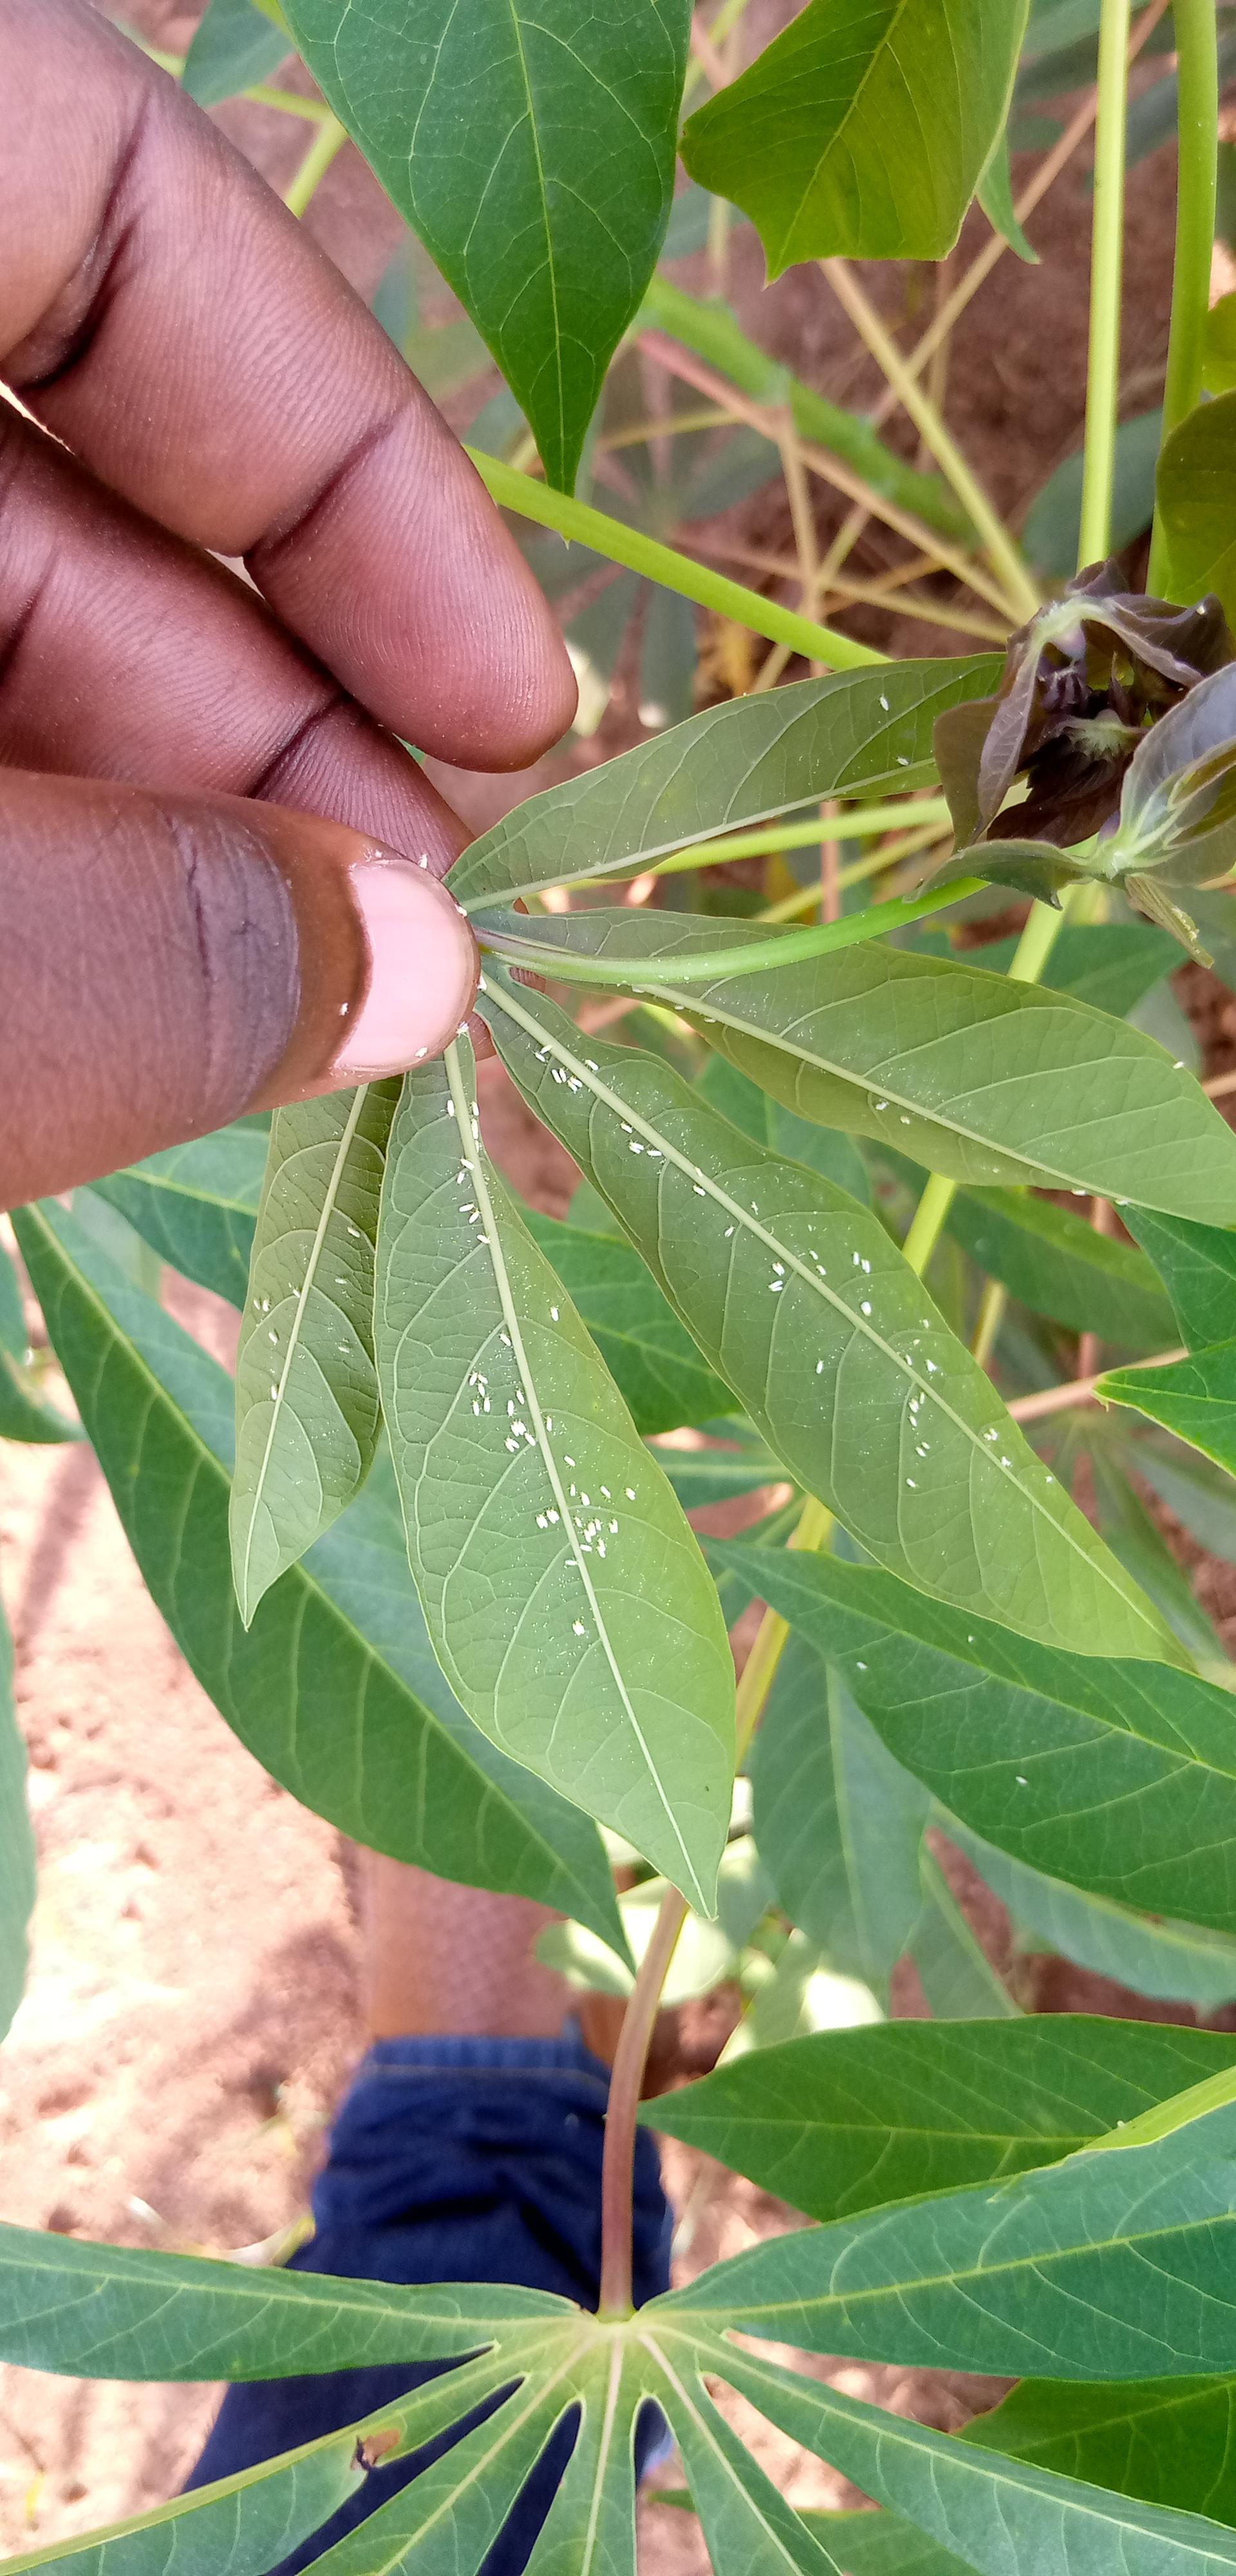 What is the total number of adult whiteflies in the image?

110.